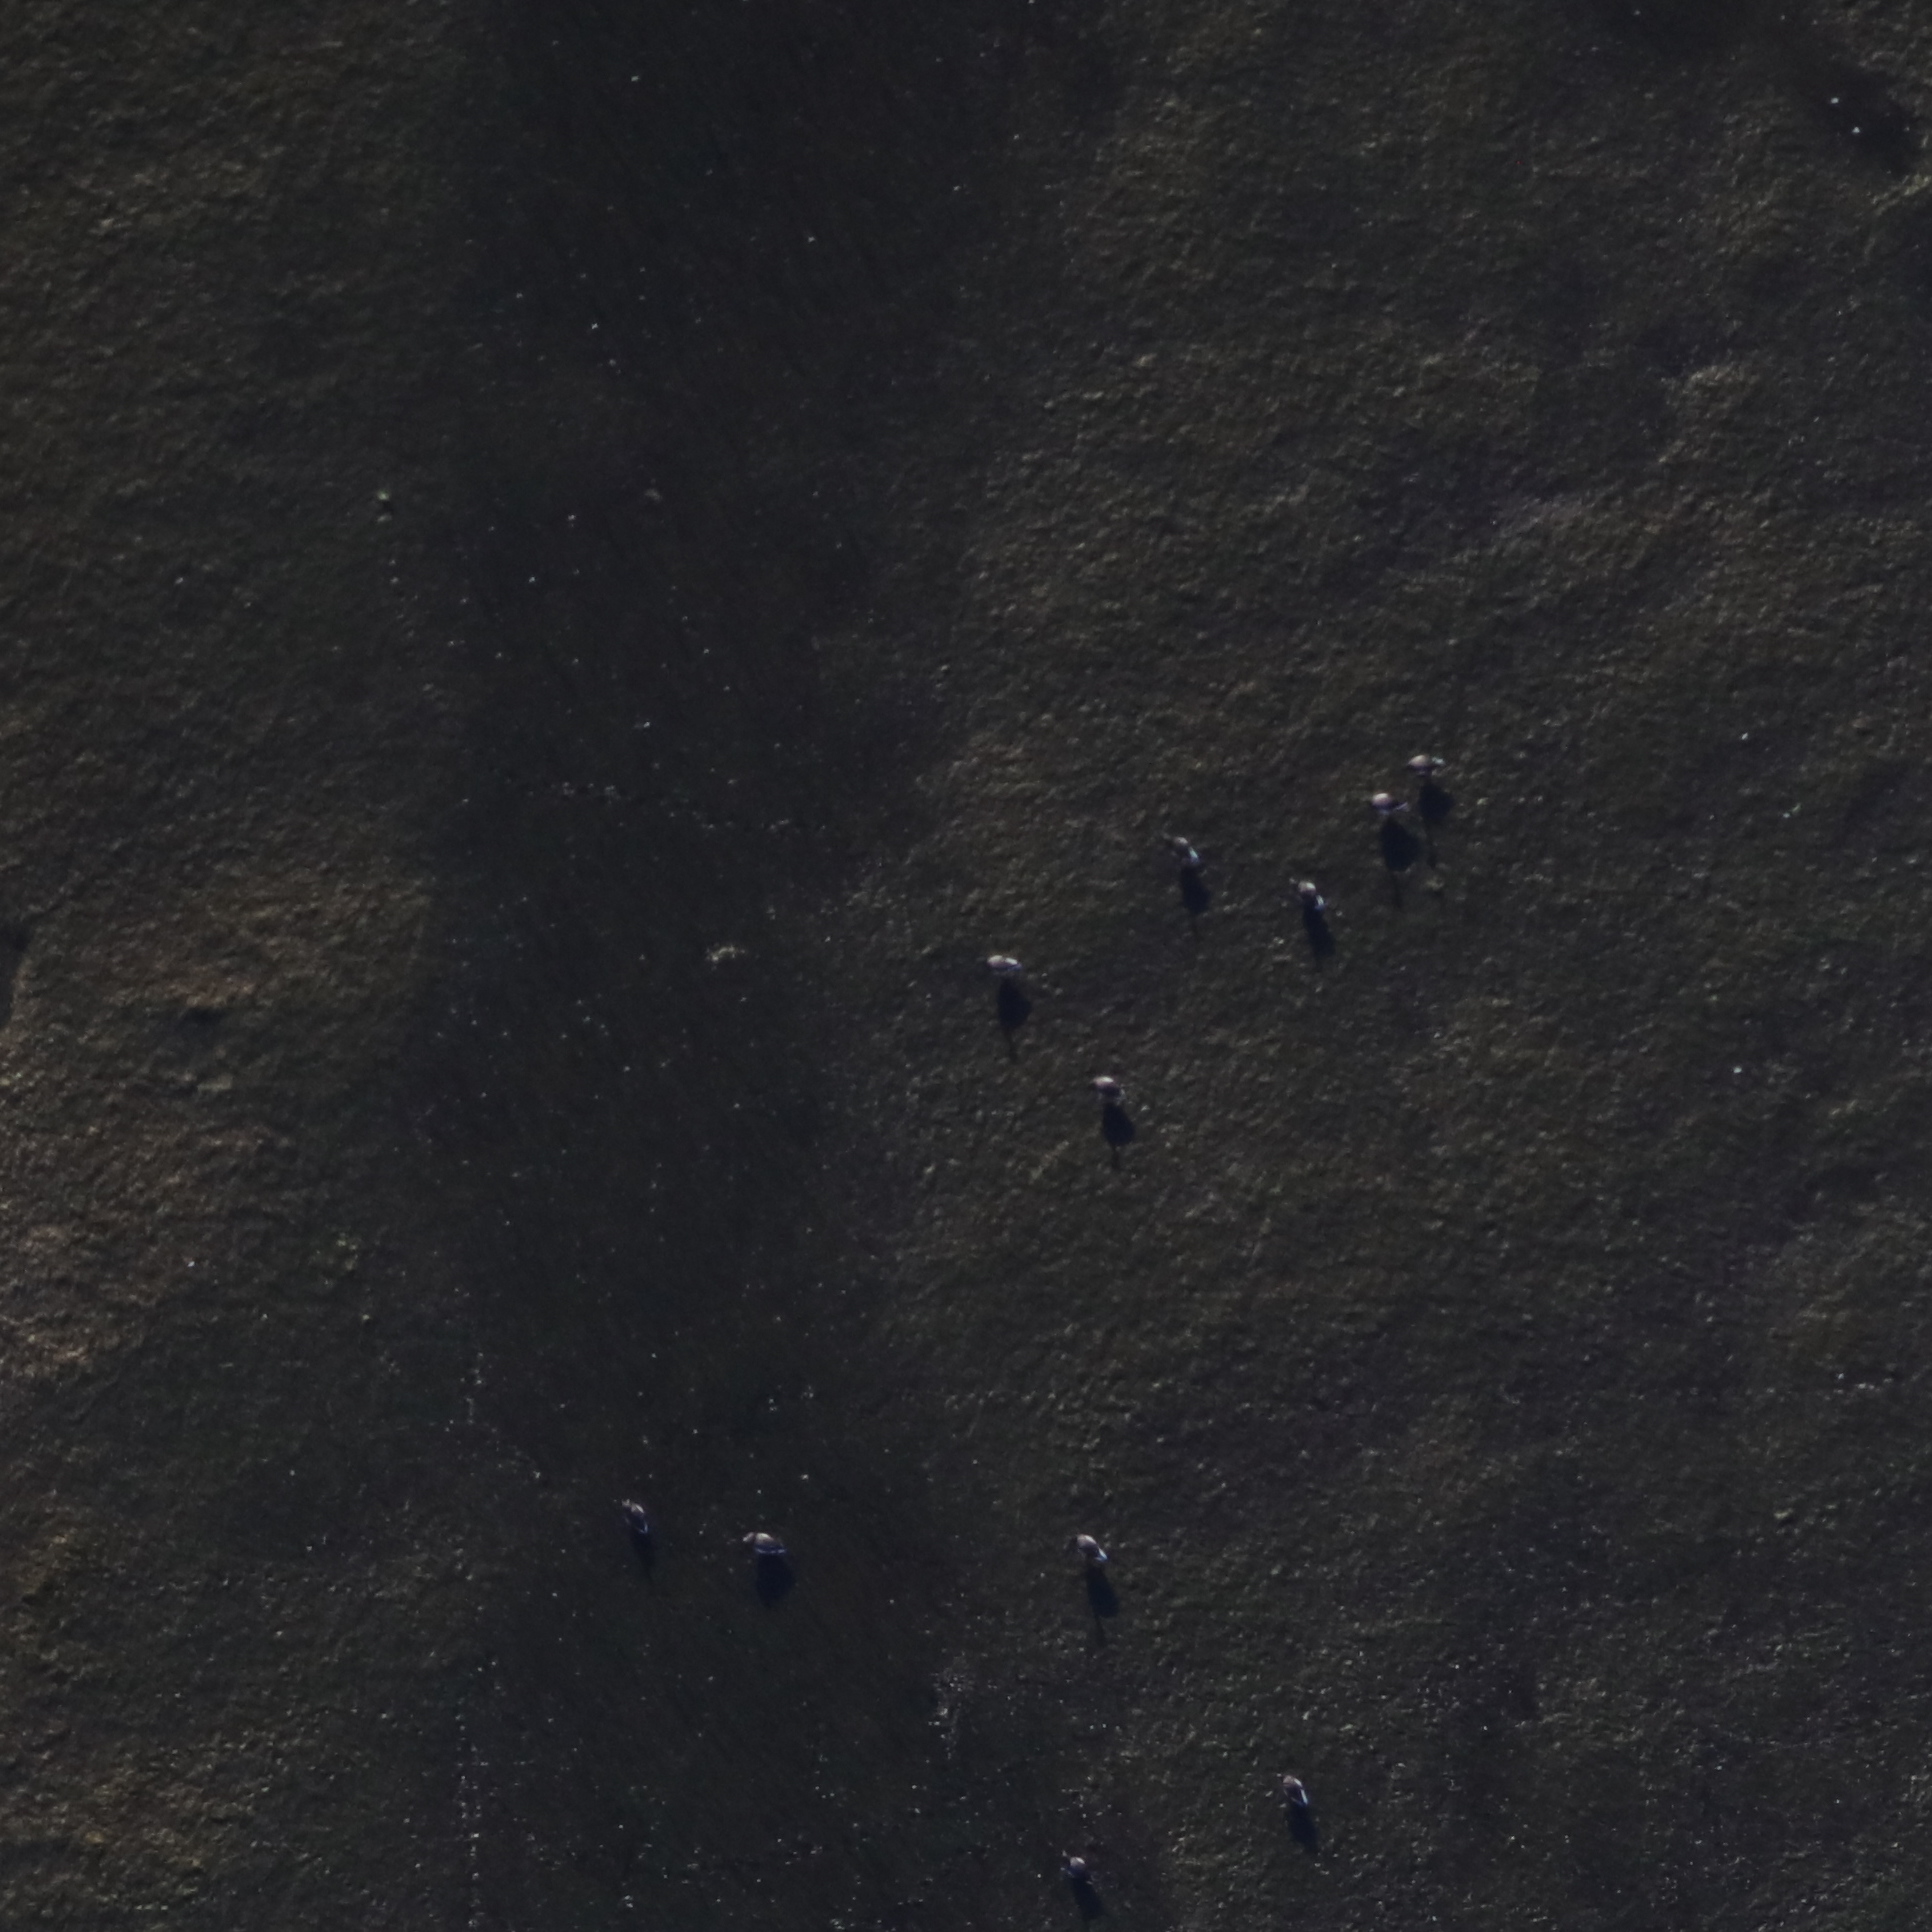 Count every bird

11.